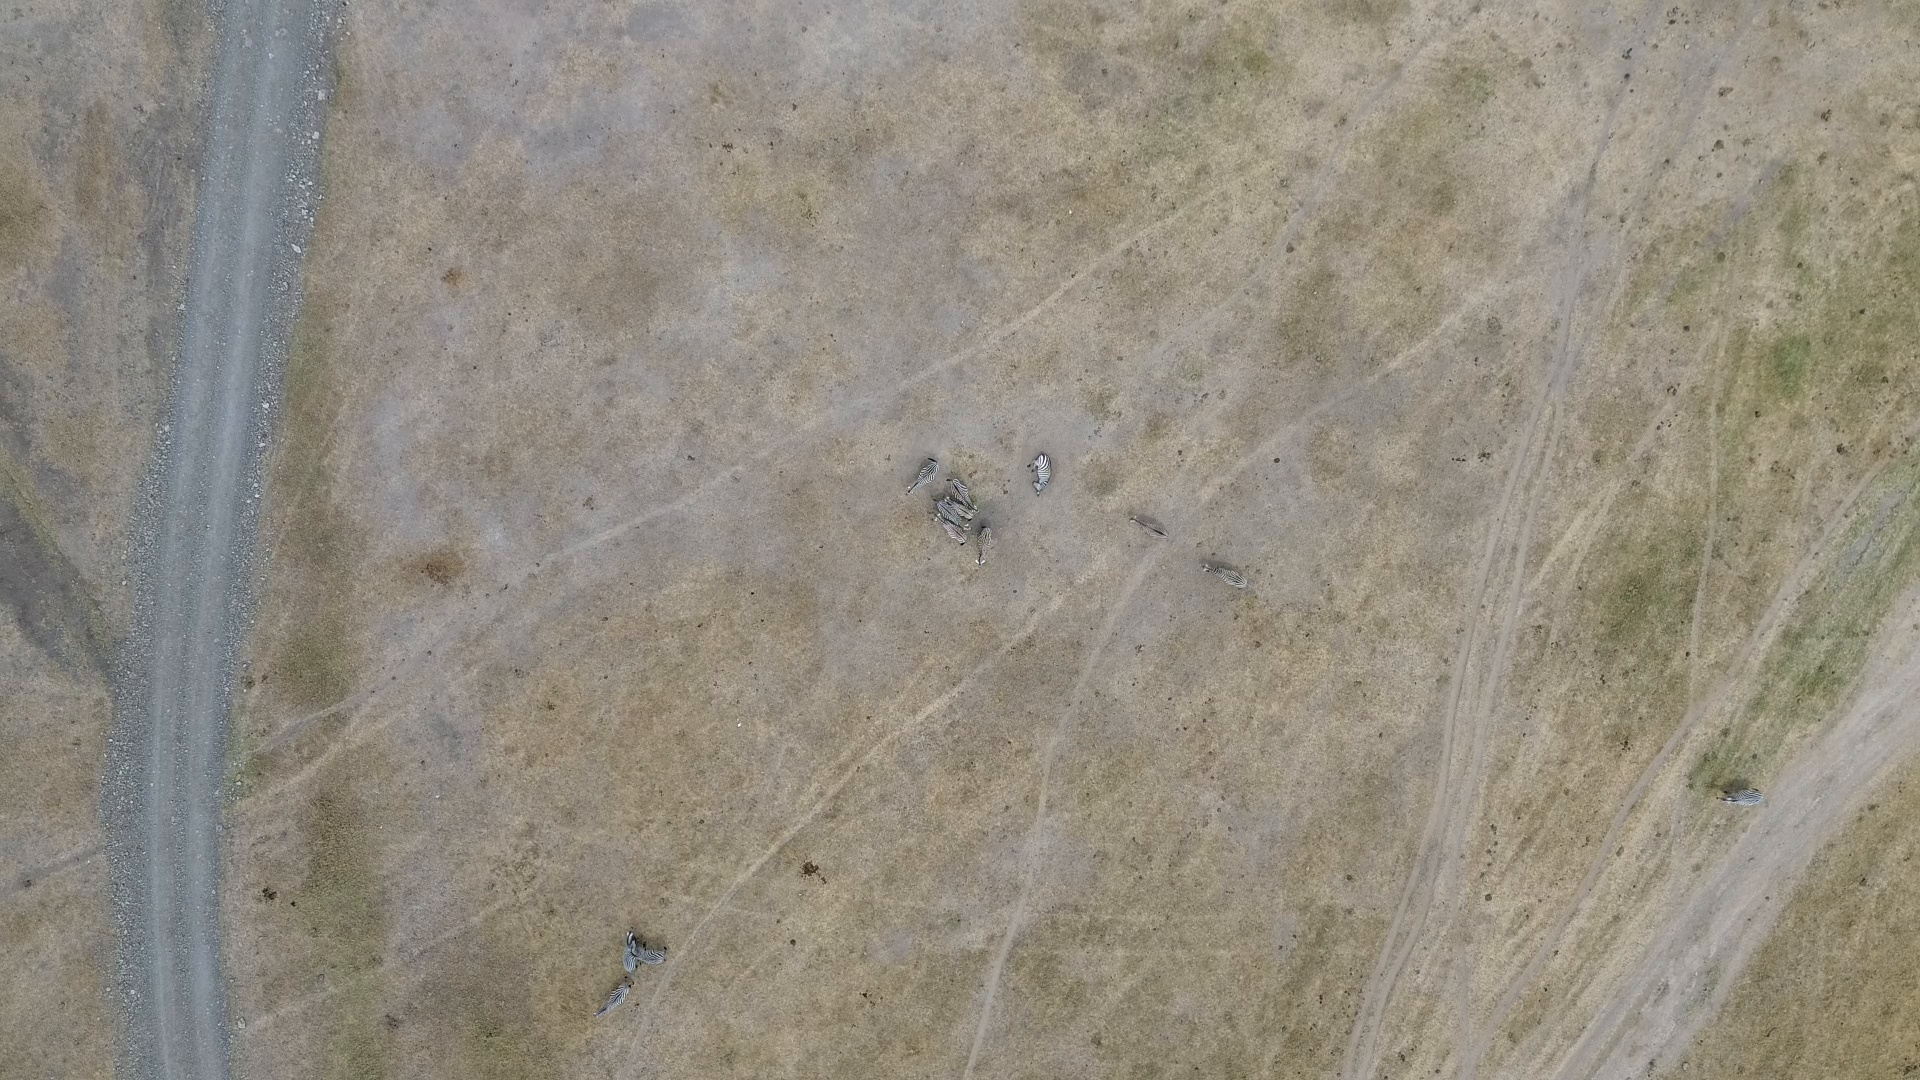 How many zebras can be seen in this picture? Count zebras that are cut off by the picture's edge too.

13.